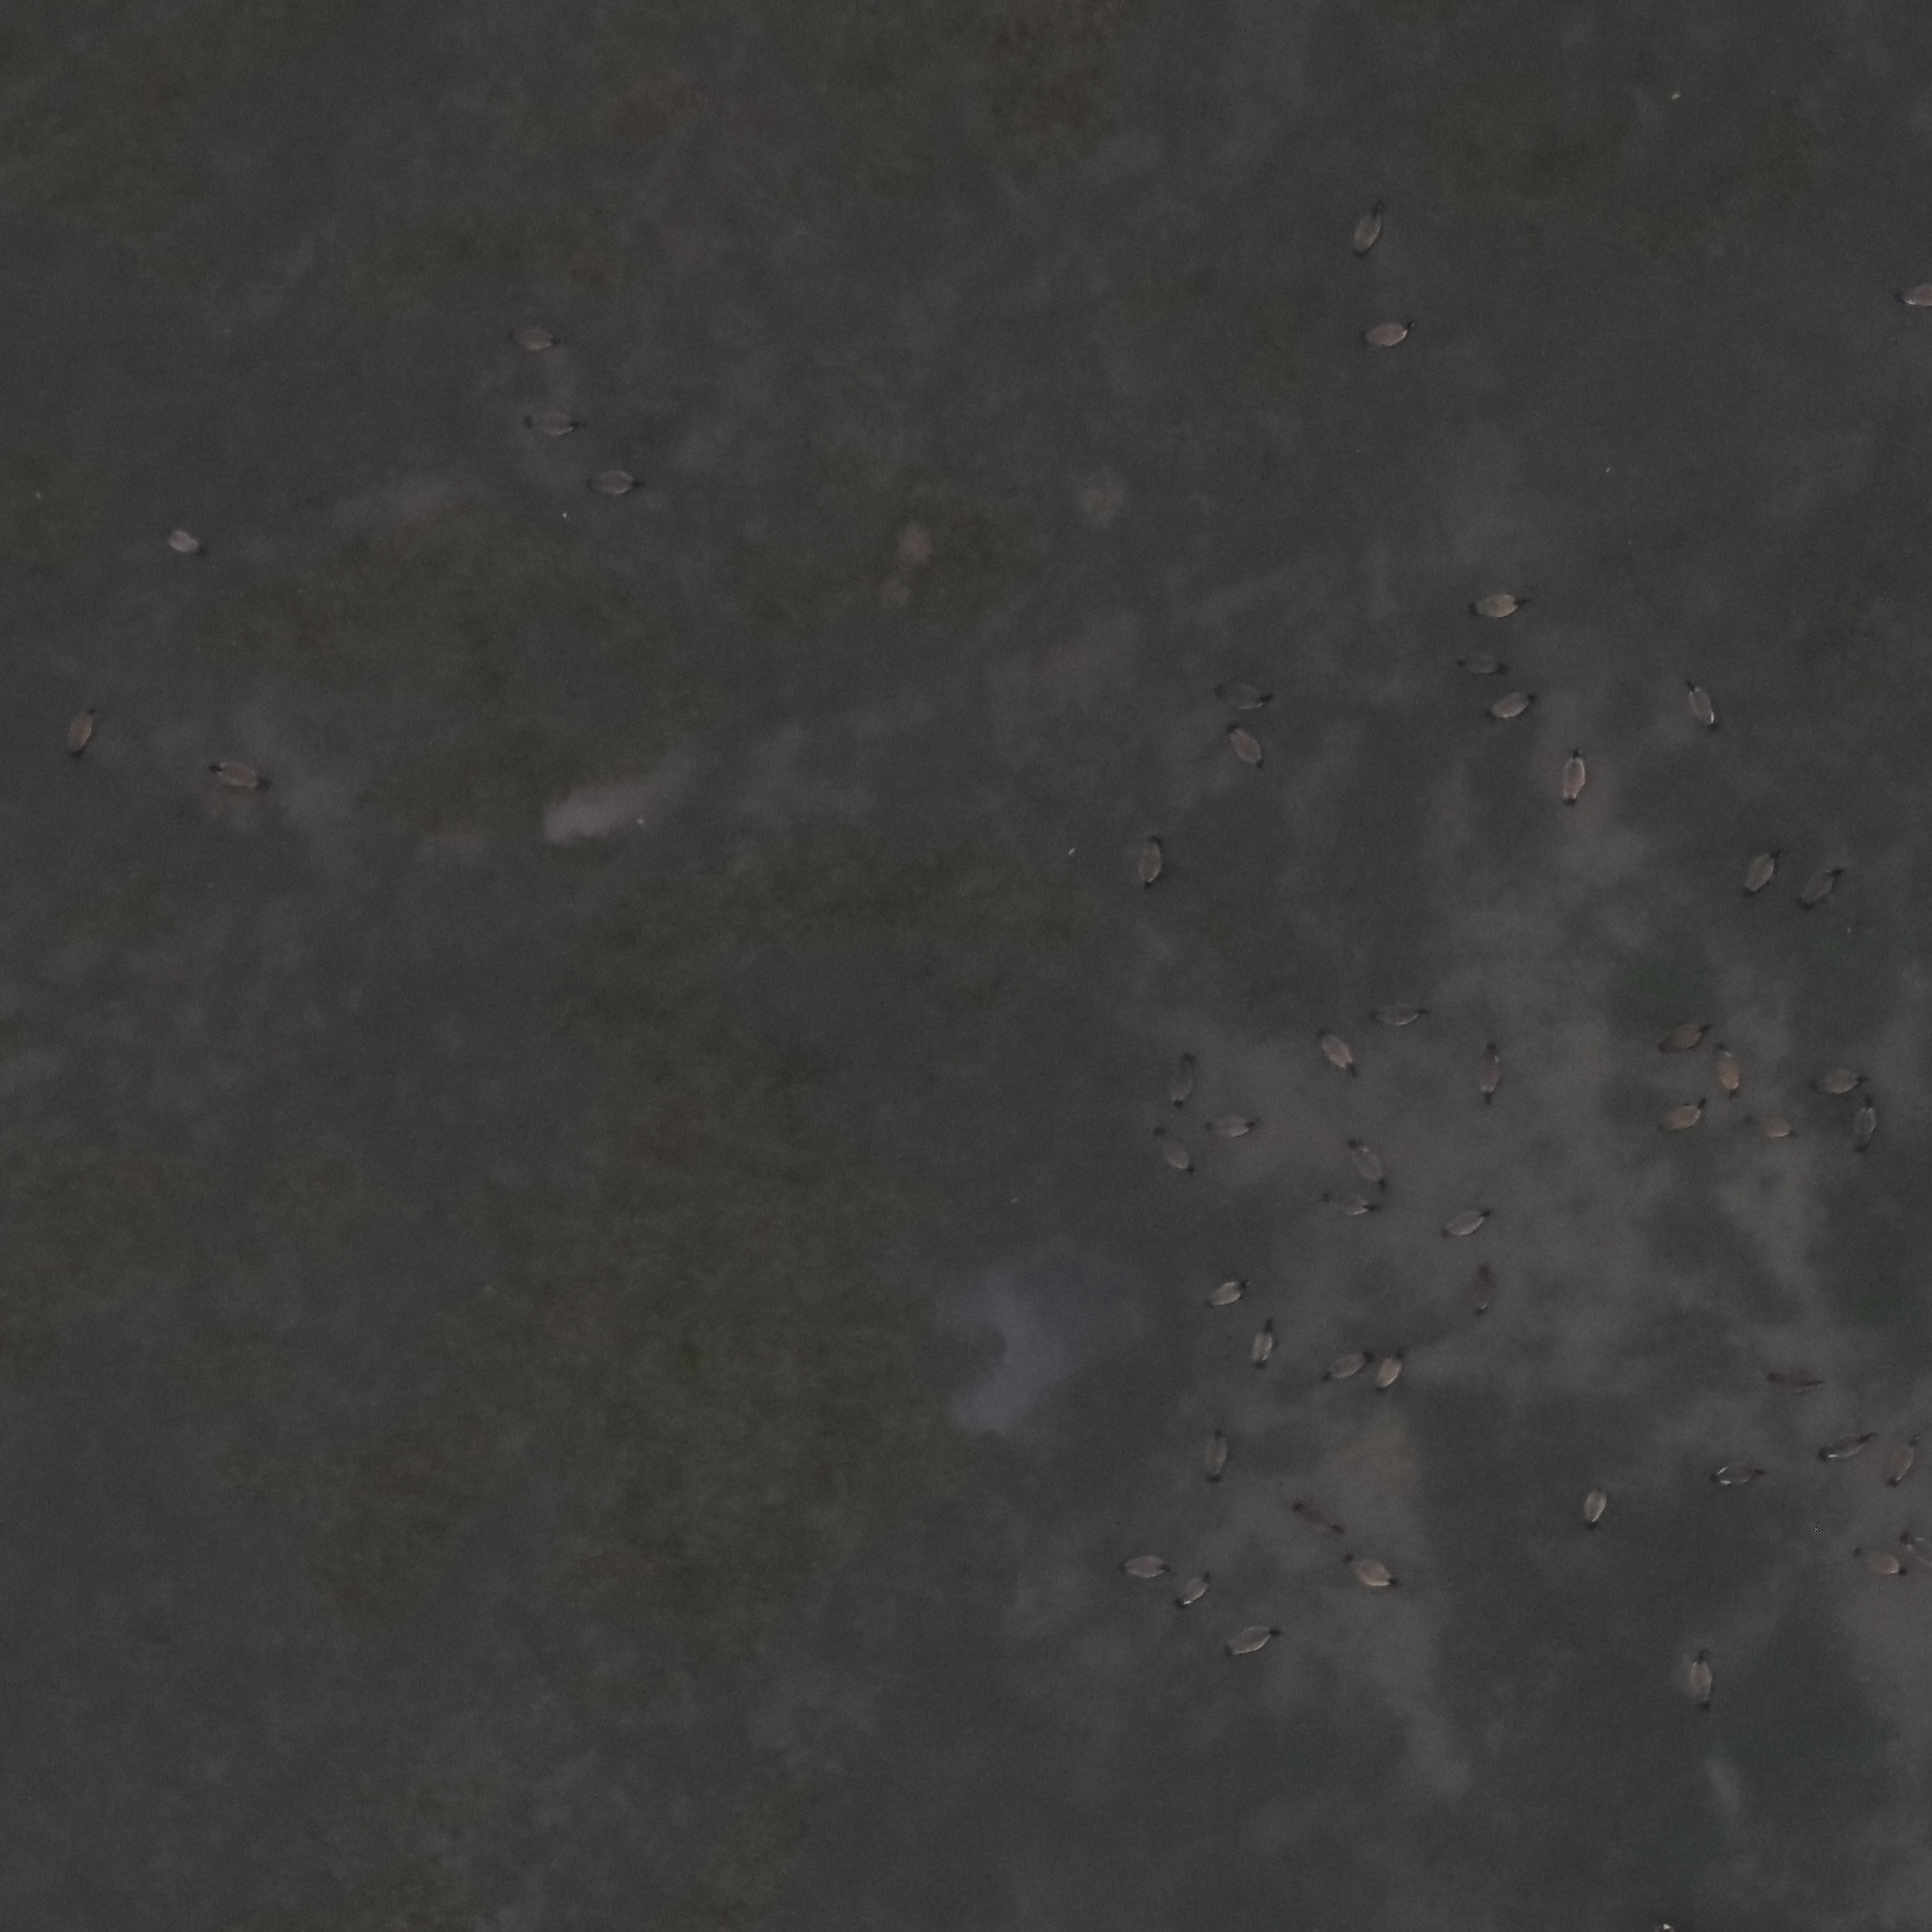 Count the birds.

54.